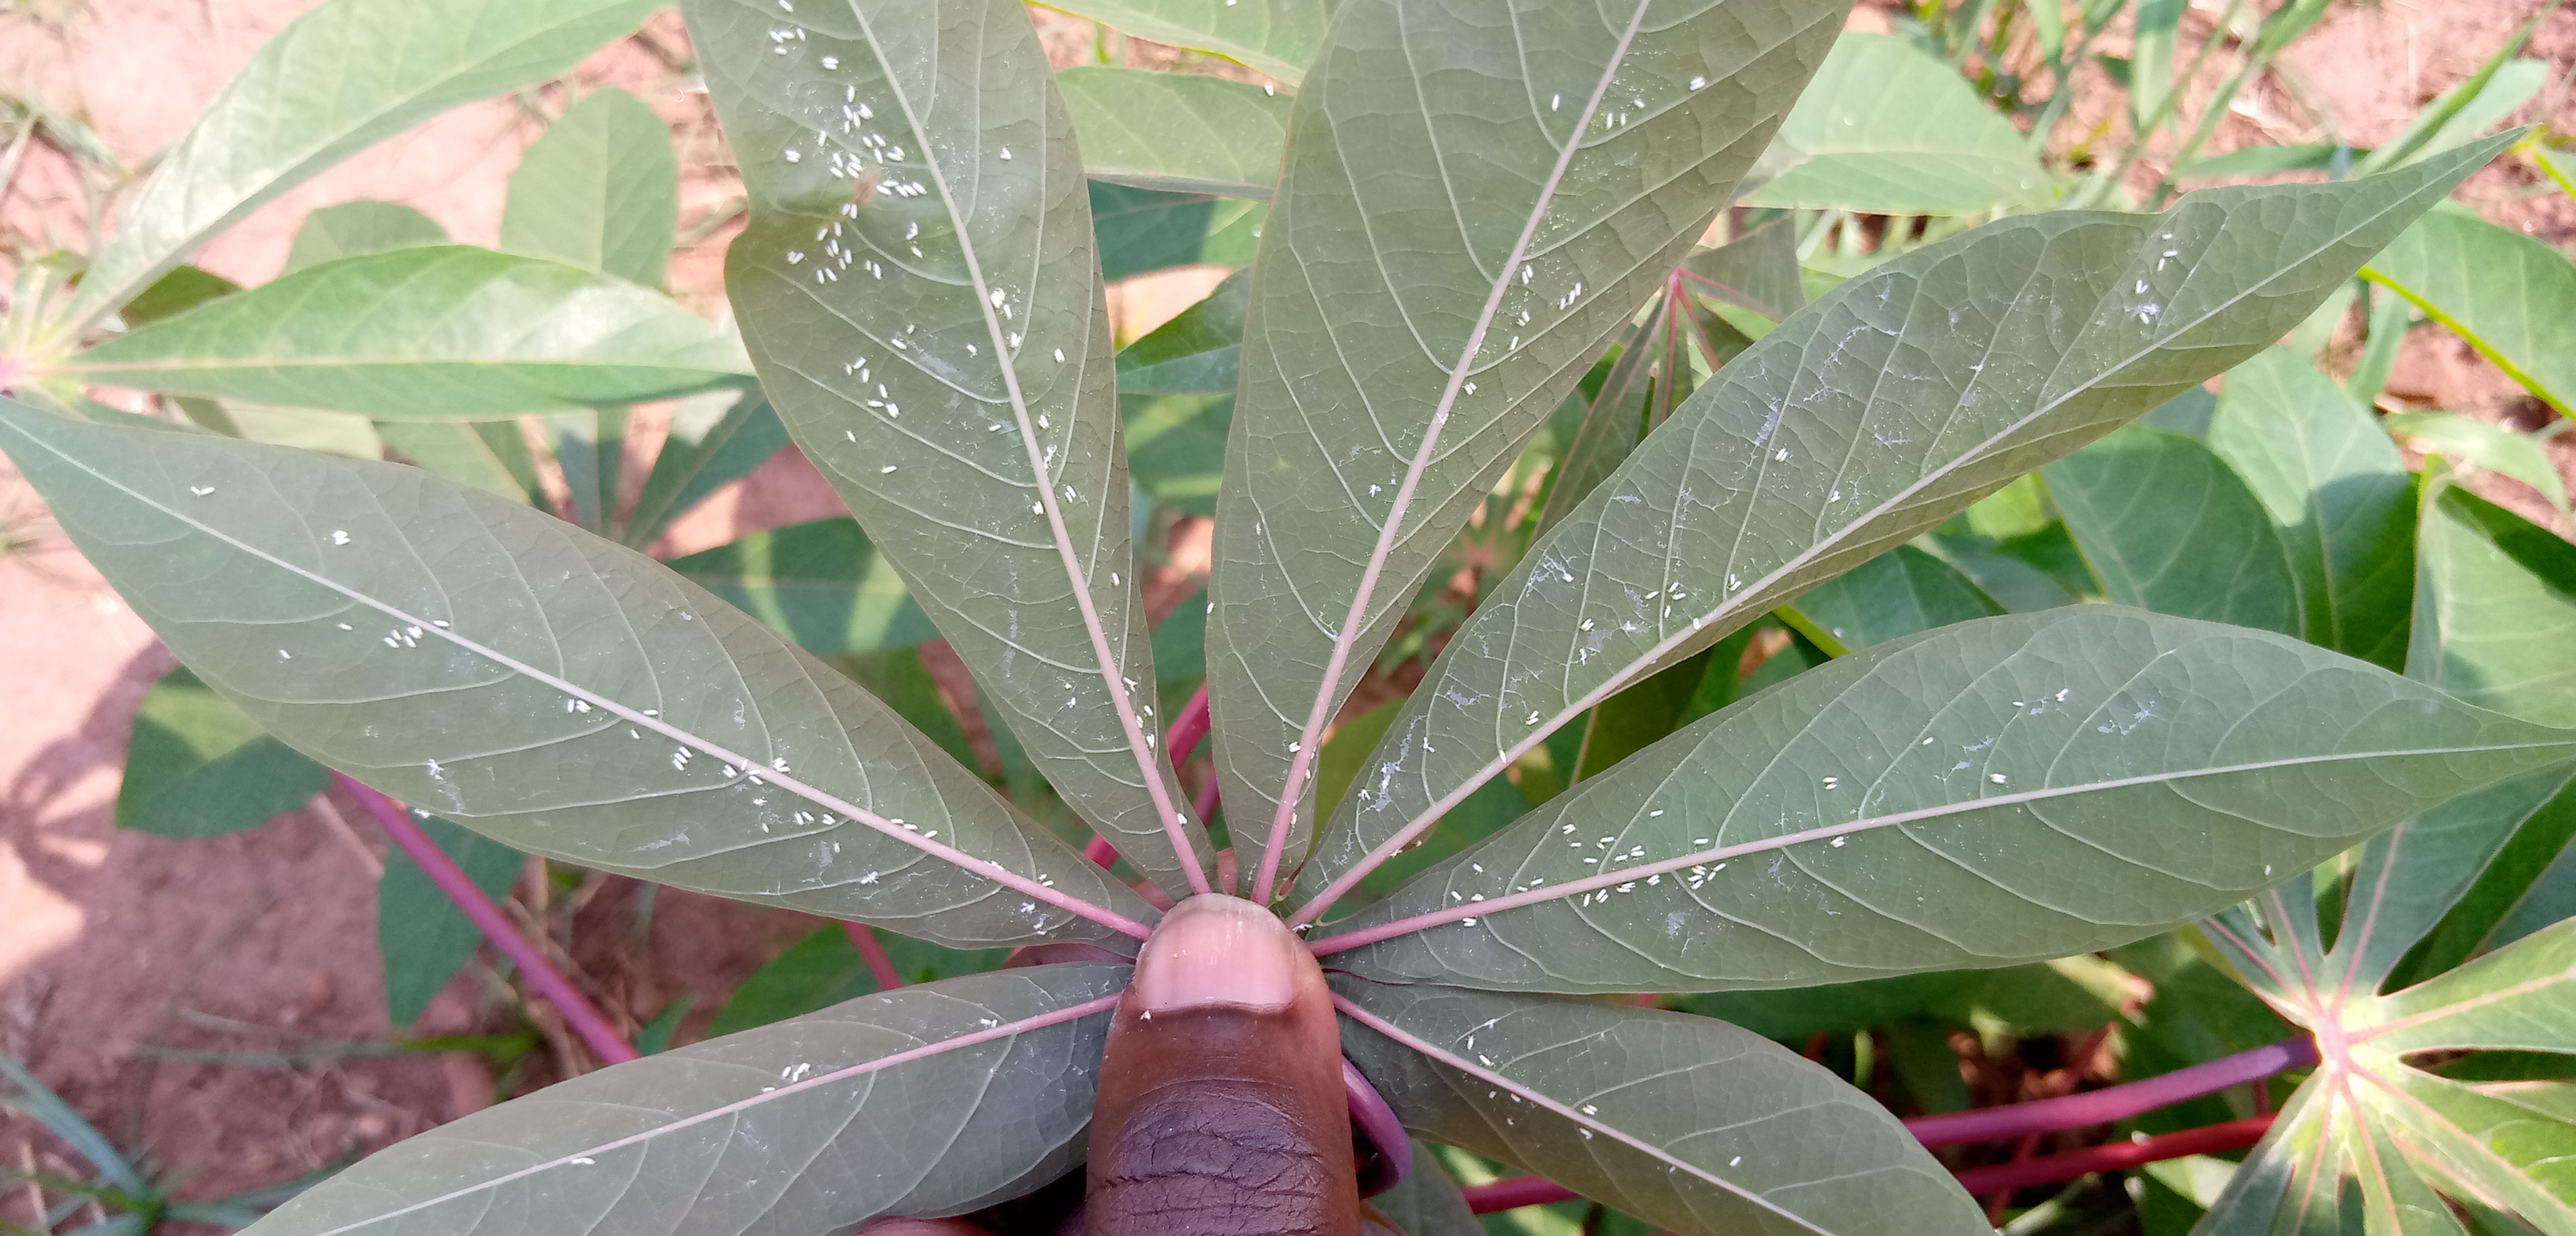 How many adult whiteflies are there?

167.